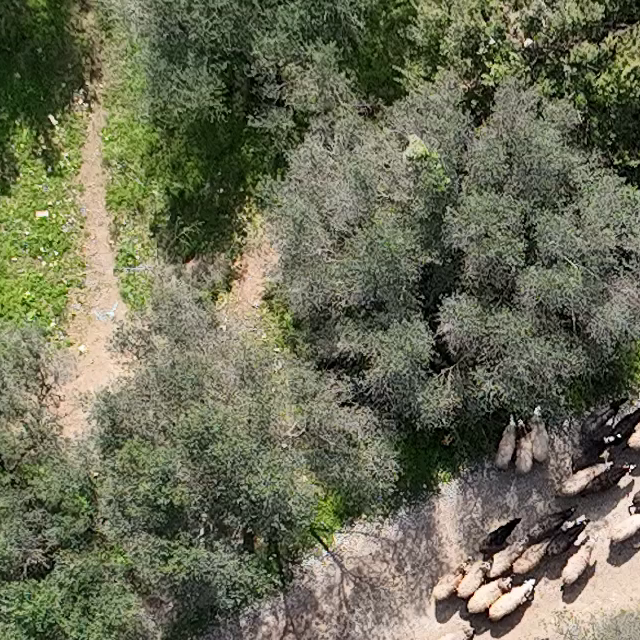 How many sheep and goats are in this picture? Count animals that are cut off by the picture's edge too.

22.